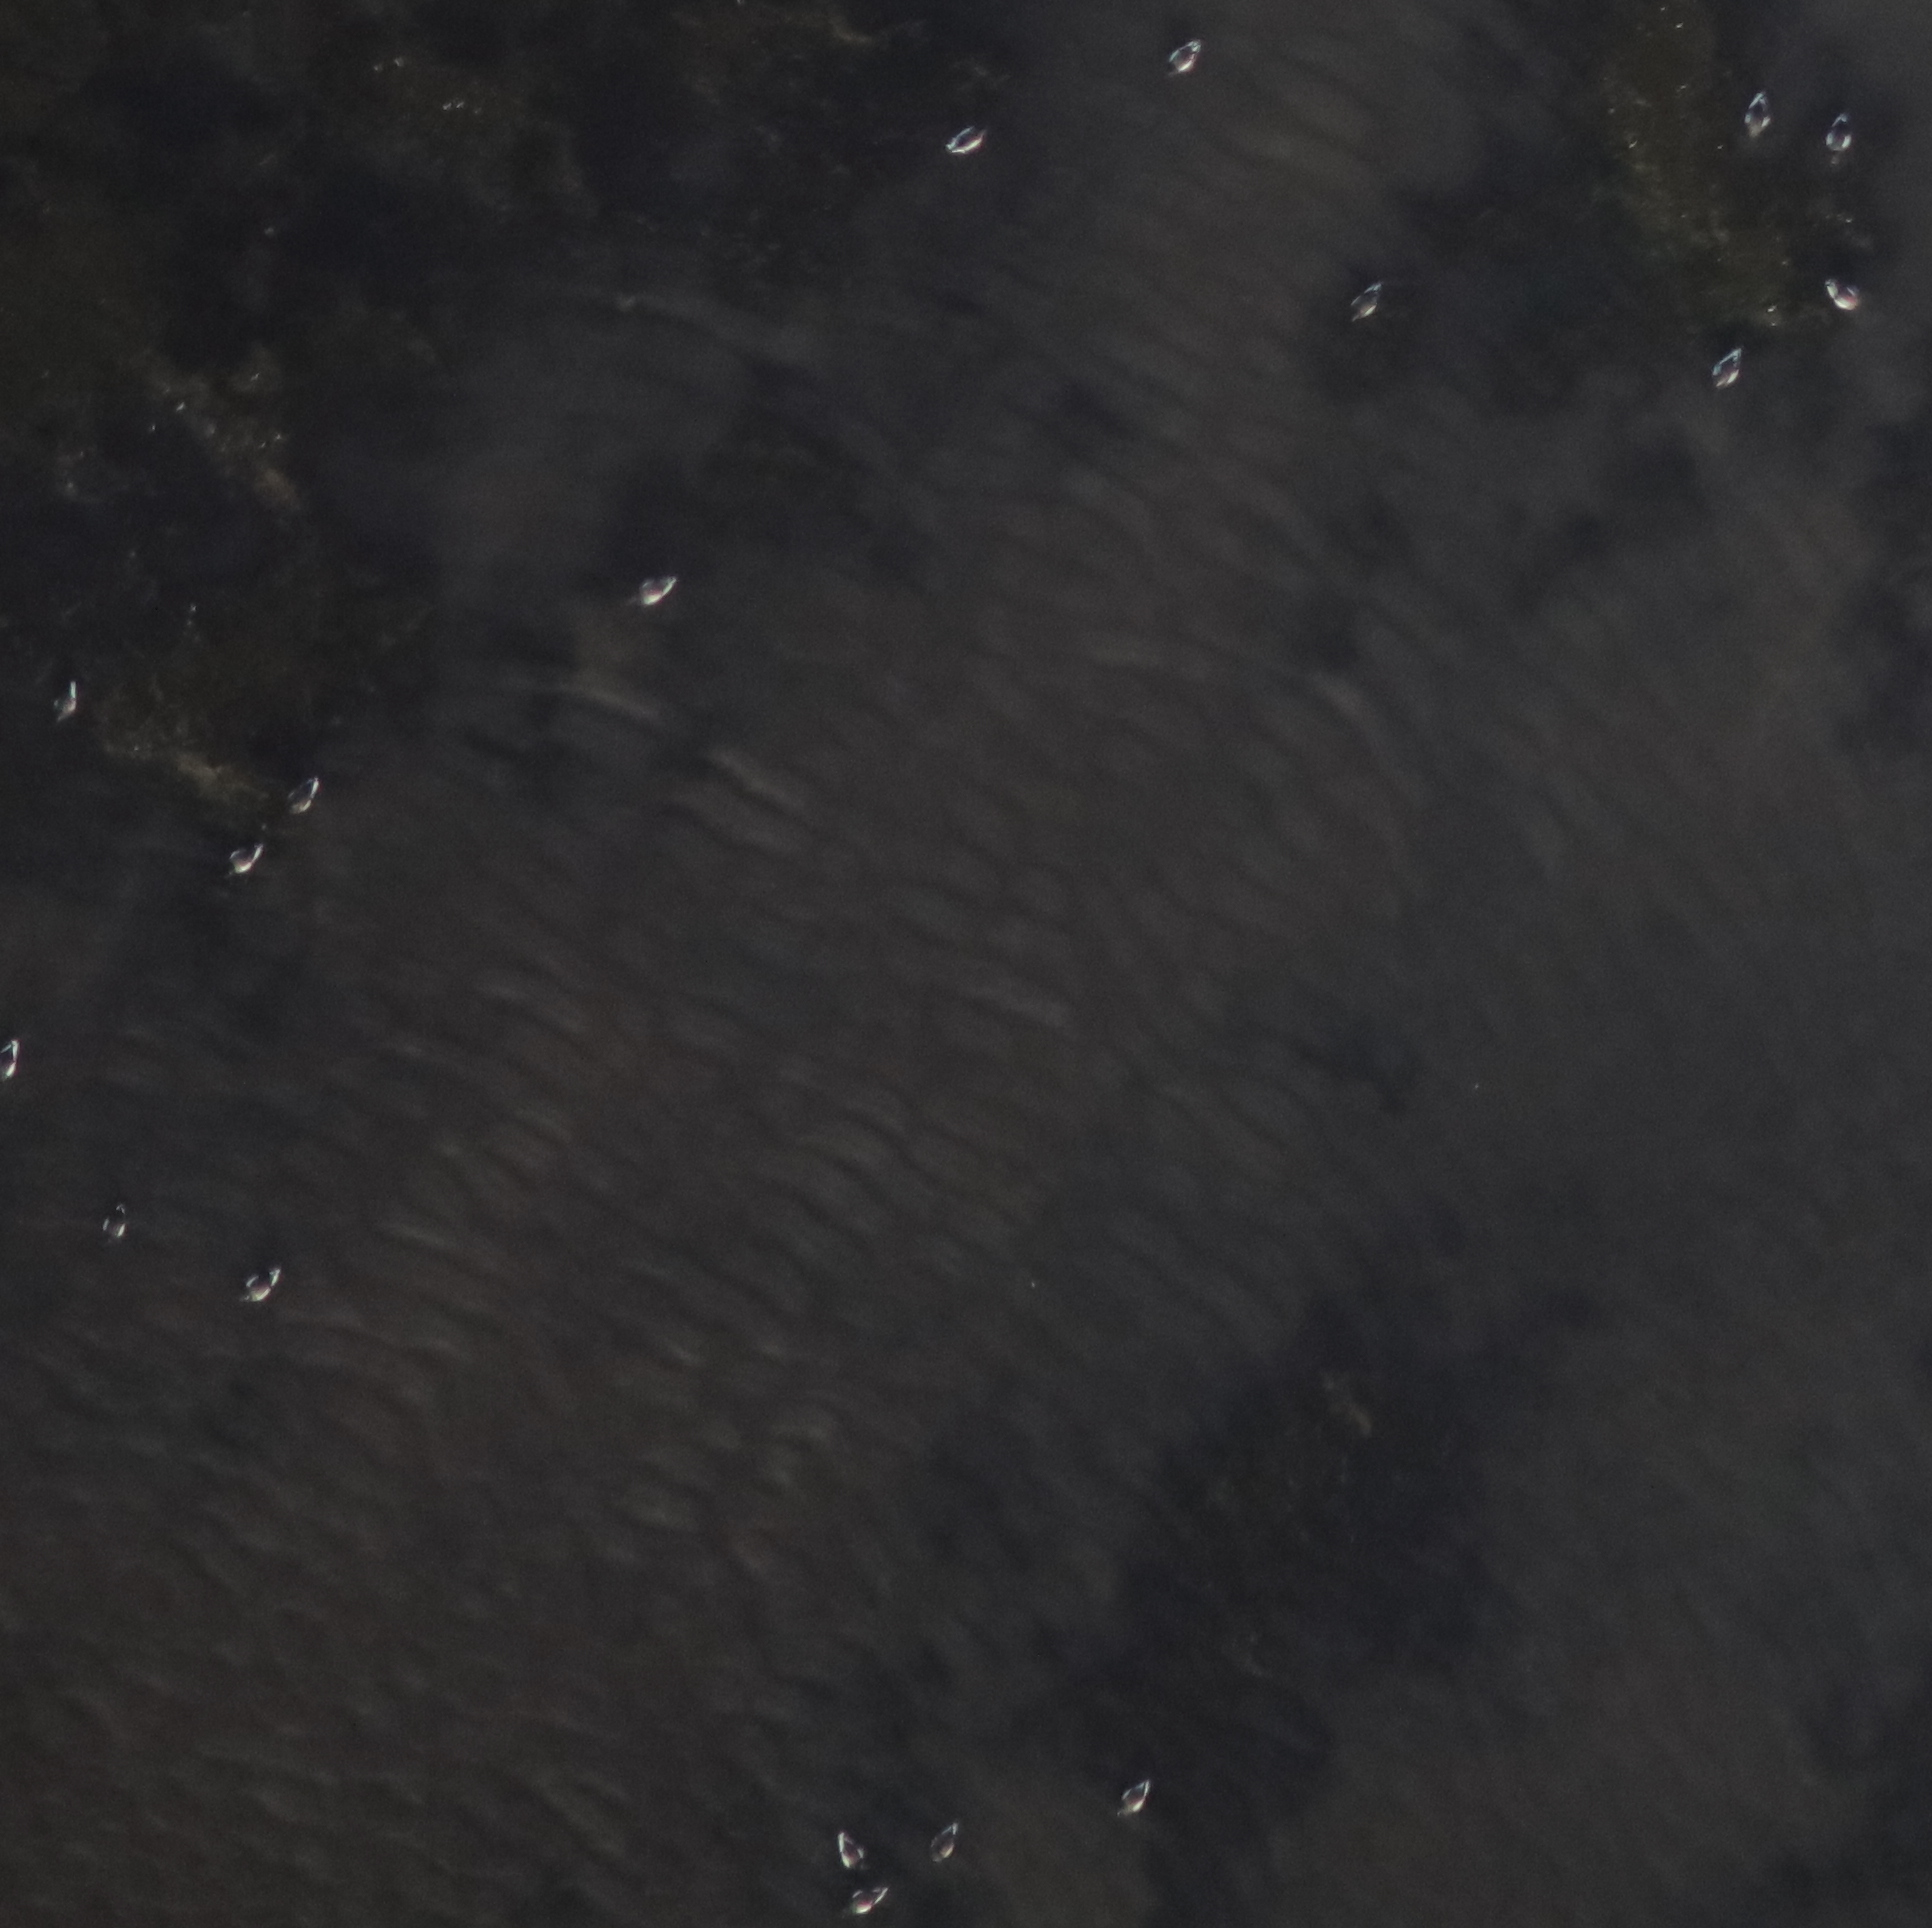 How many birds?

18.